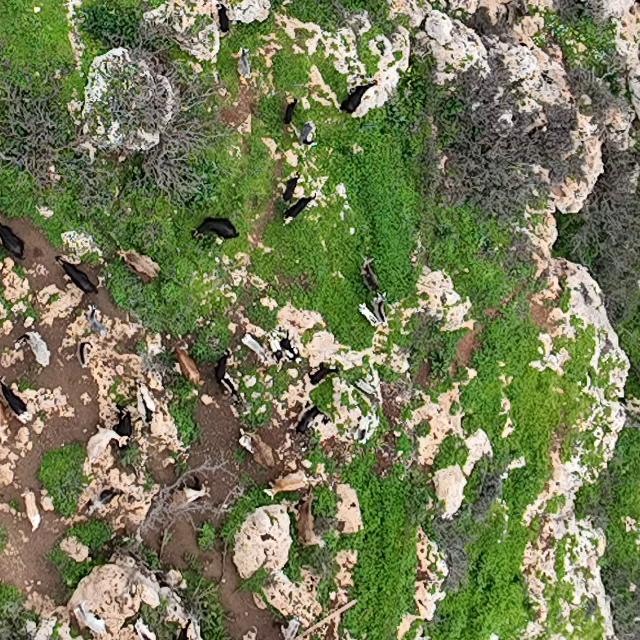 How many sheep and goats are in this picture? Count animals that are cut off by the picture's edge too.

42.